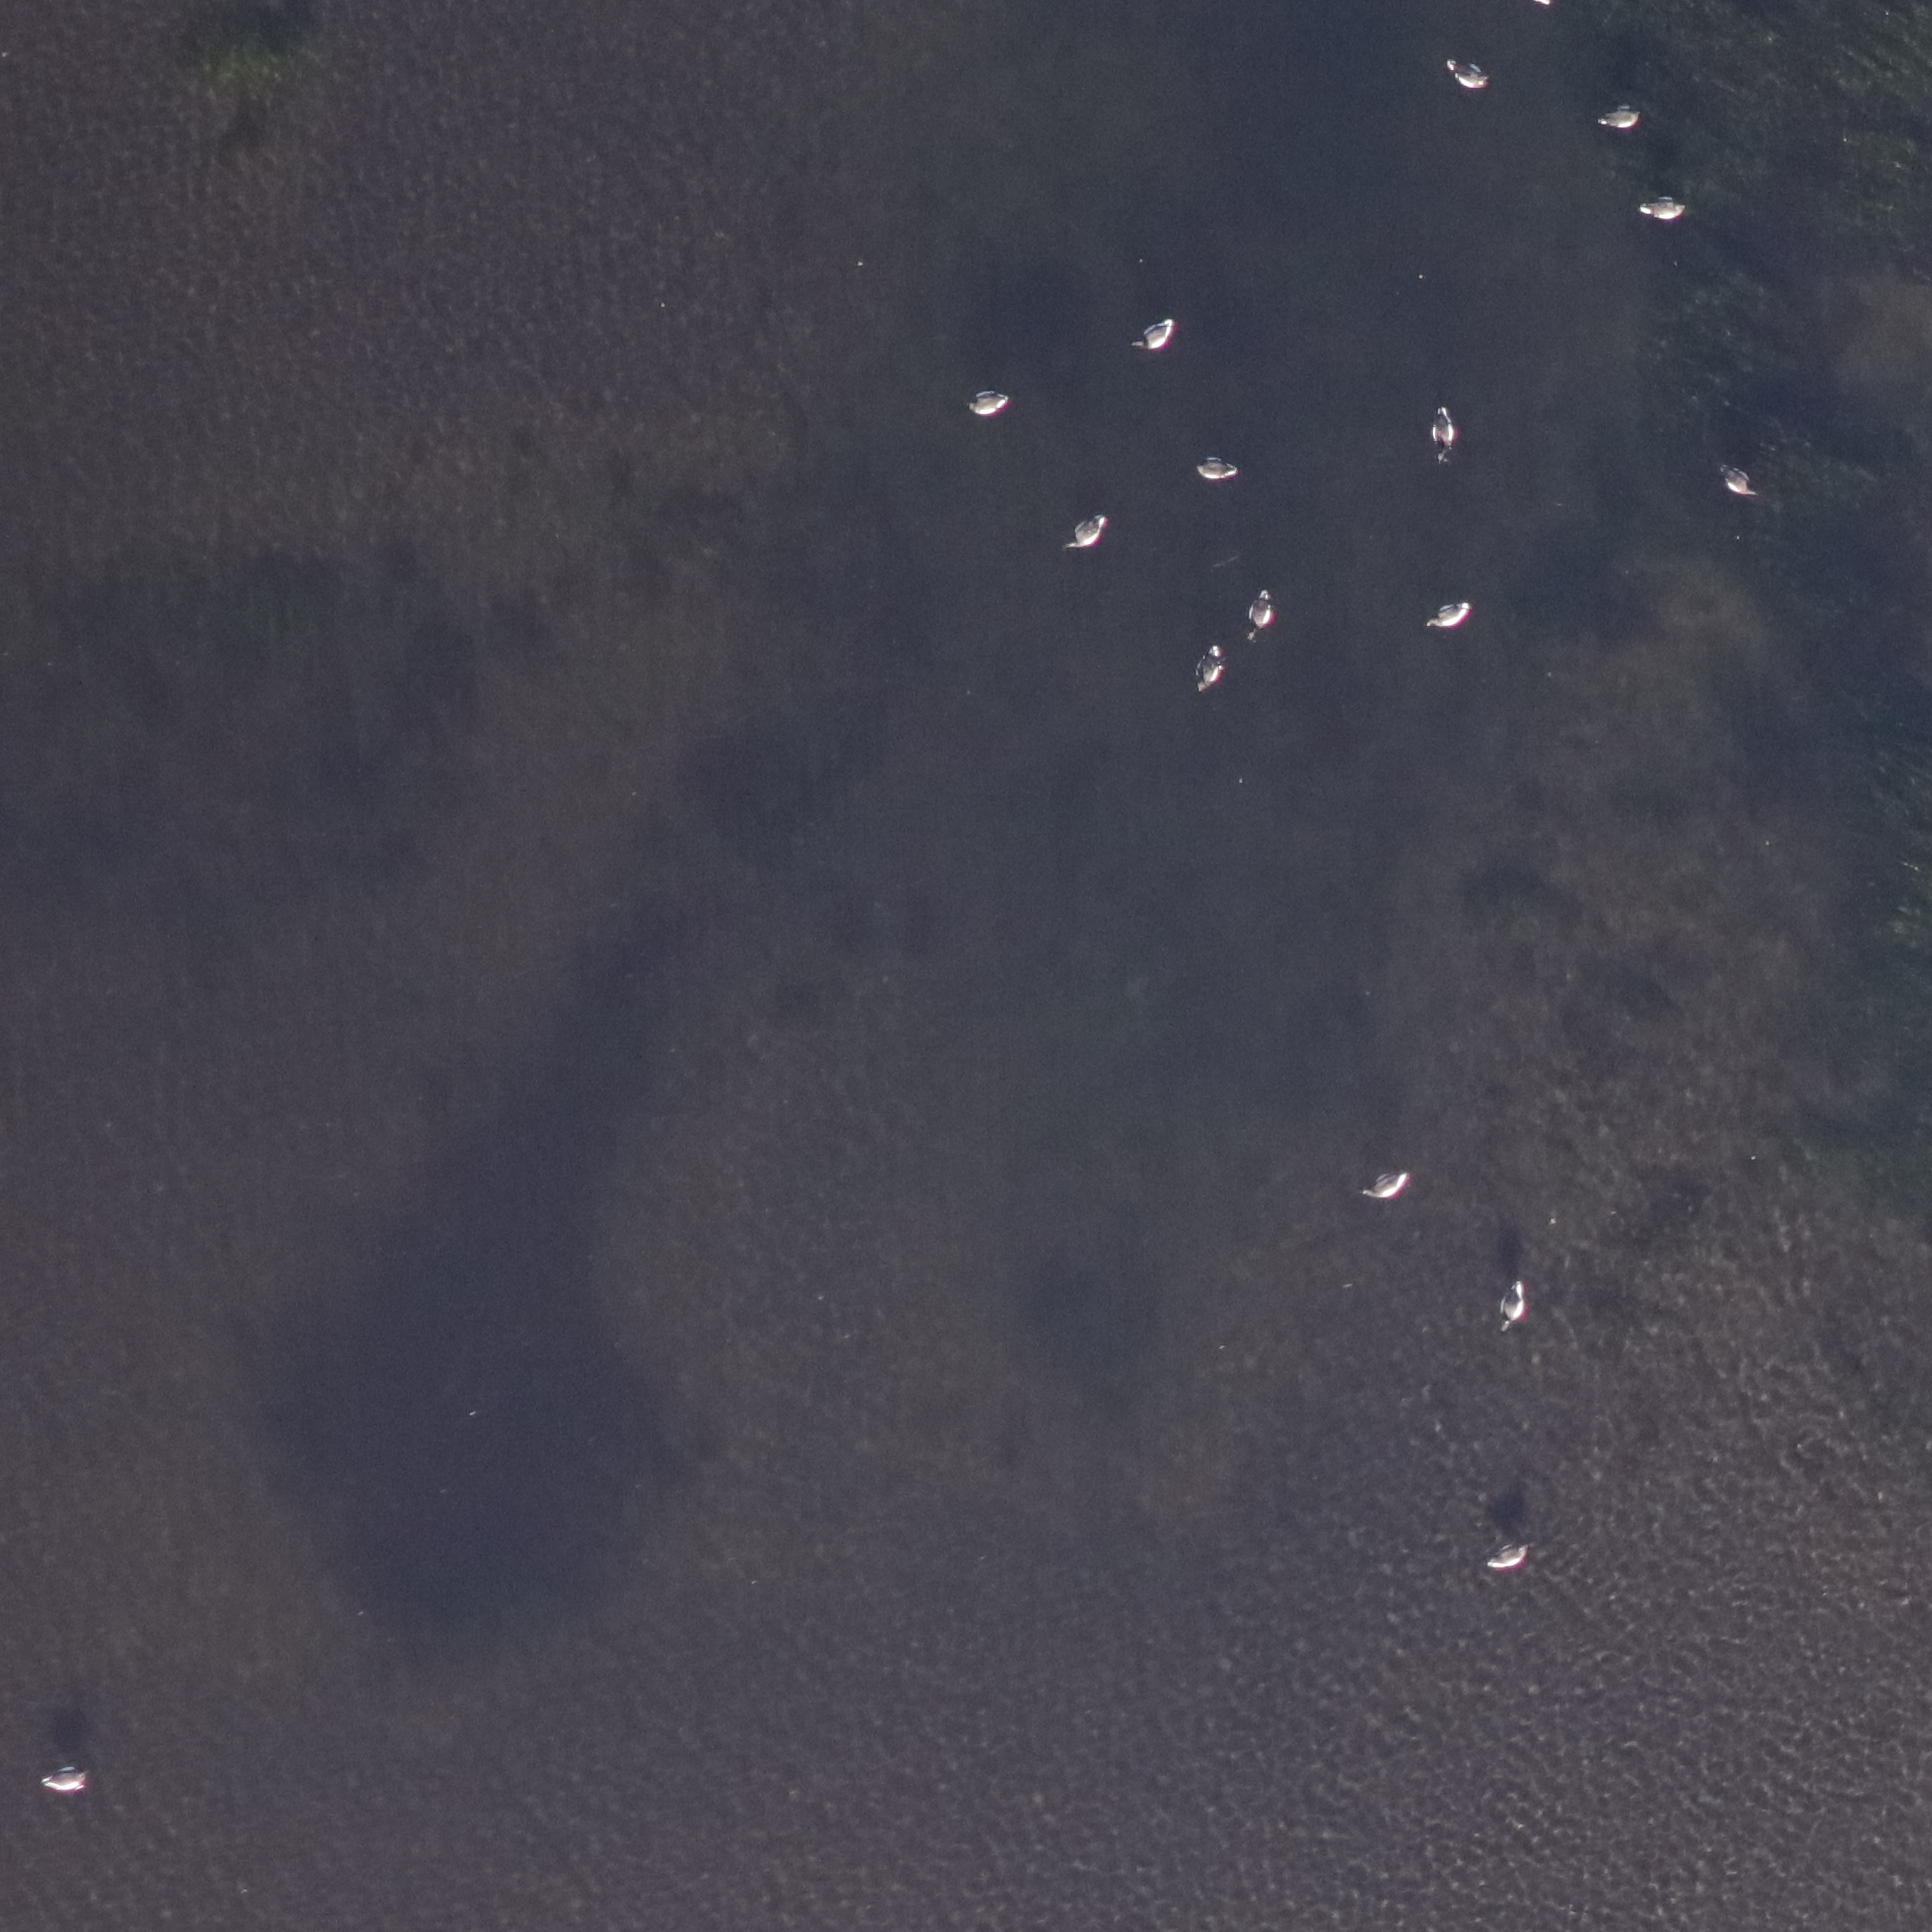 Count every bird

16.